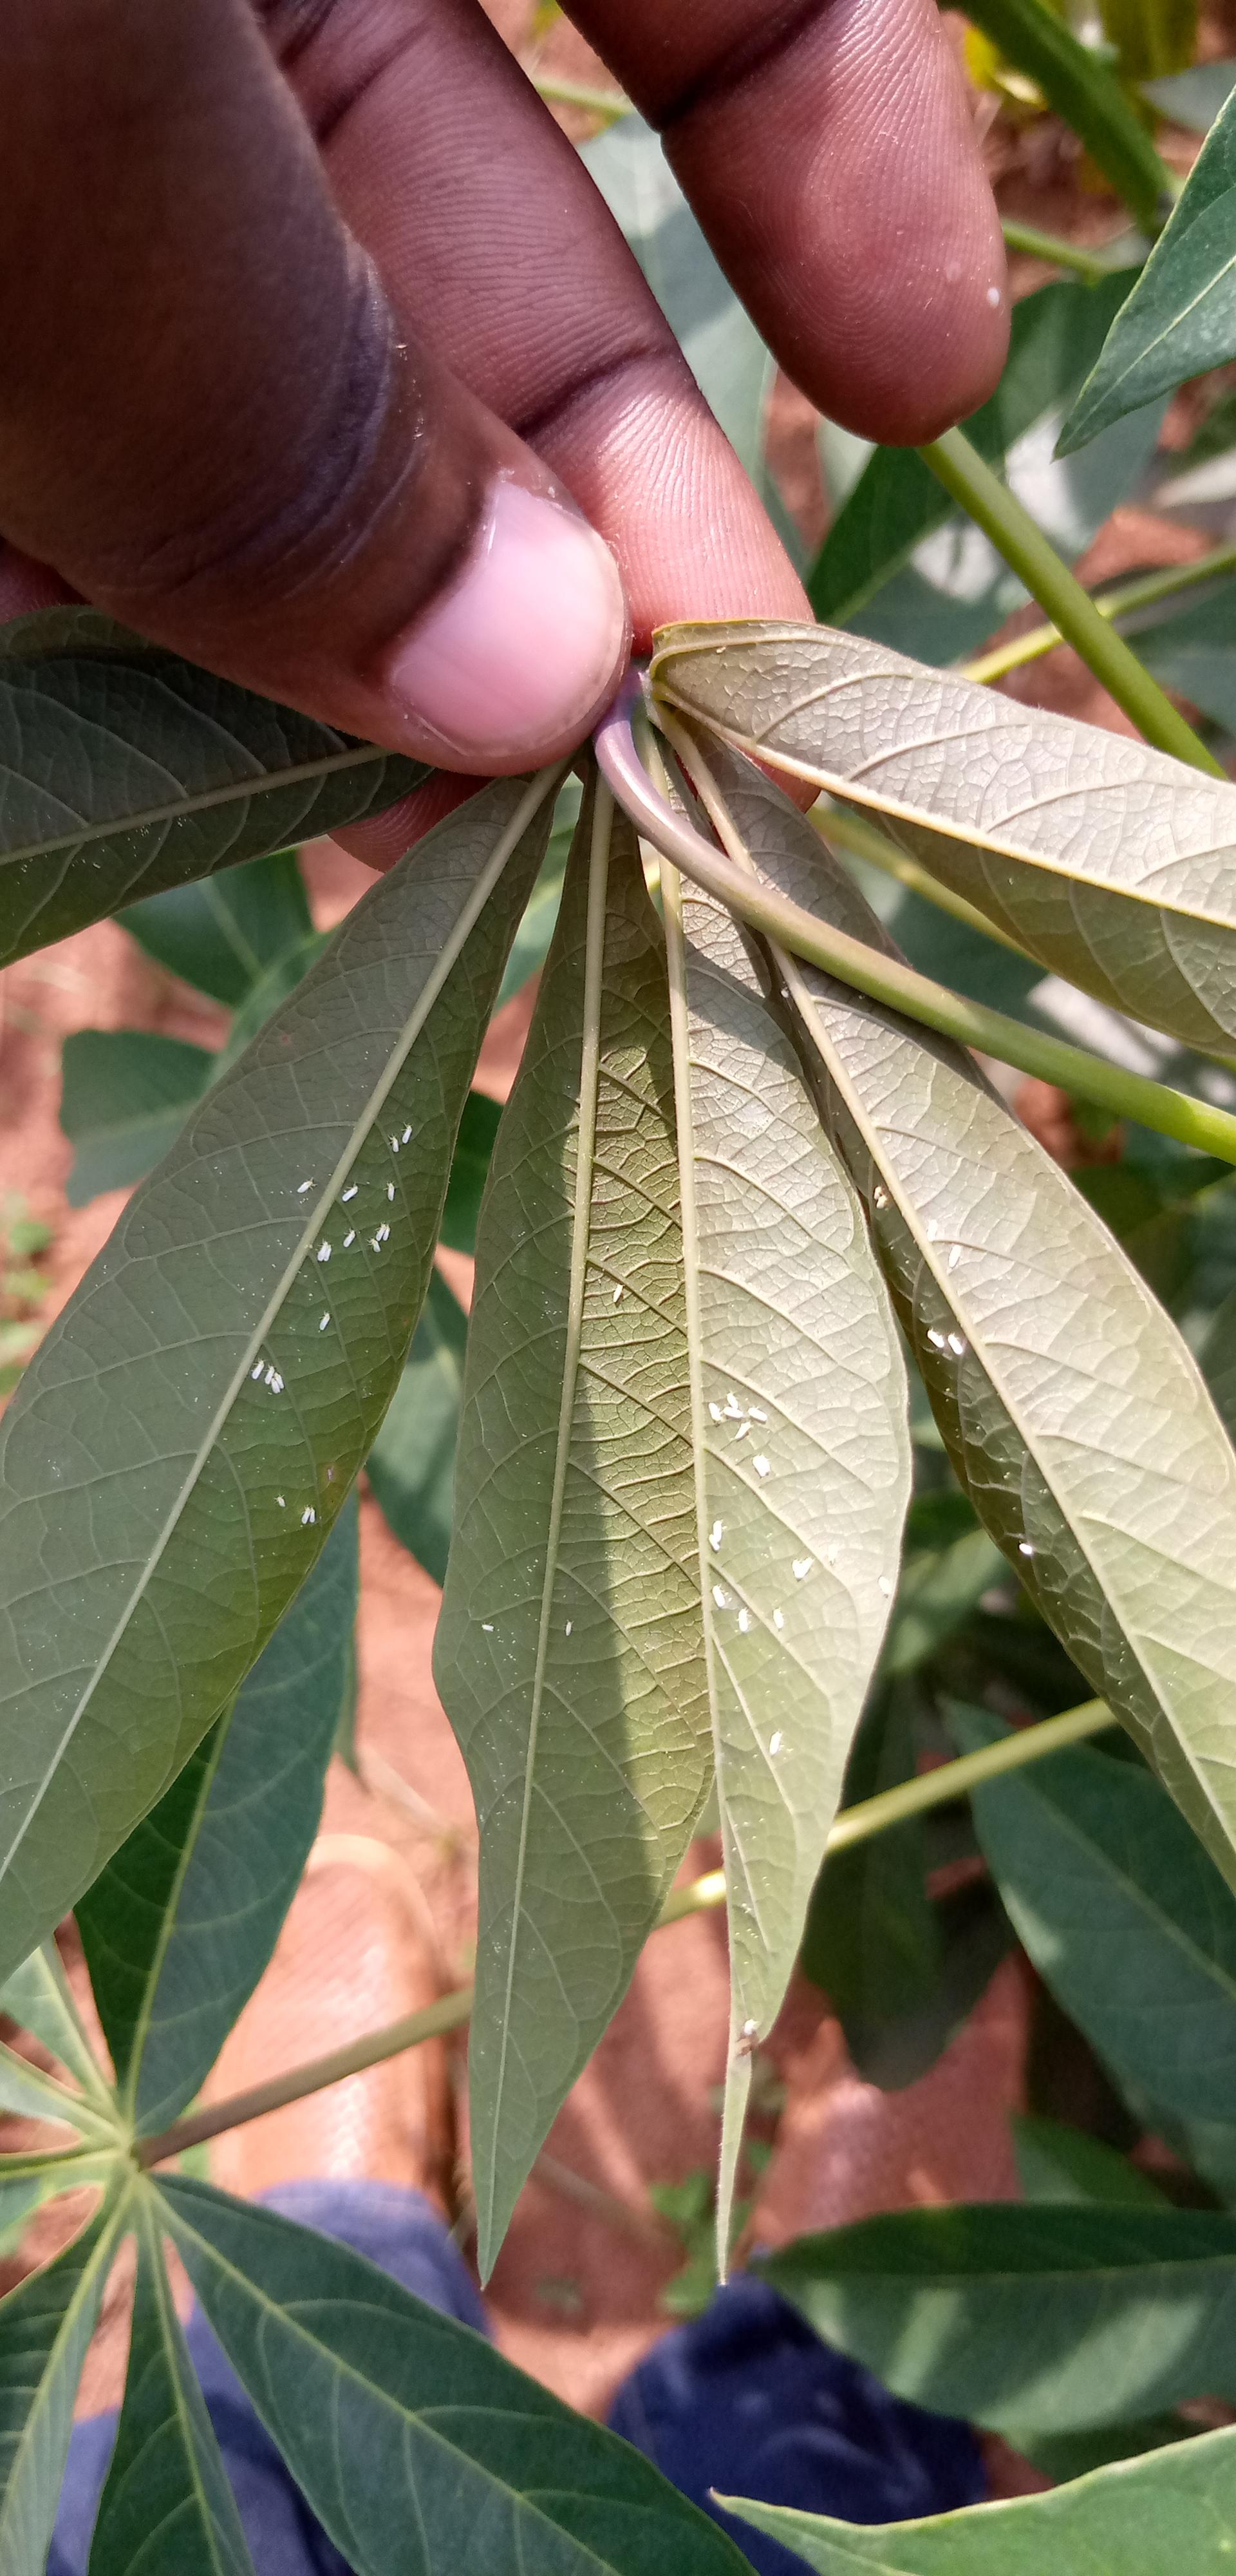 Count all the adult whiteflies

48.